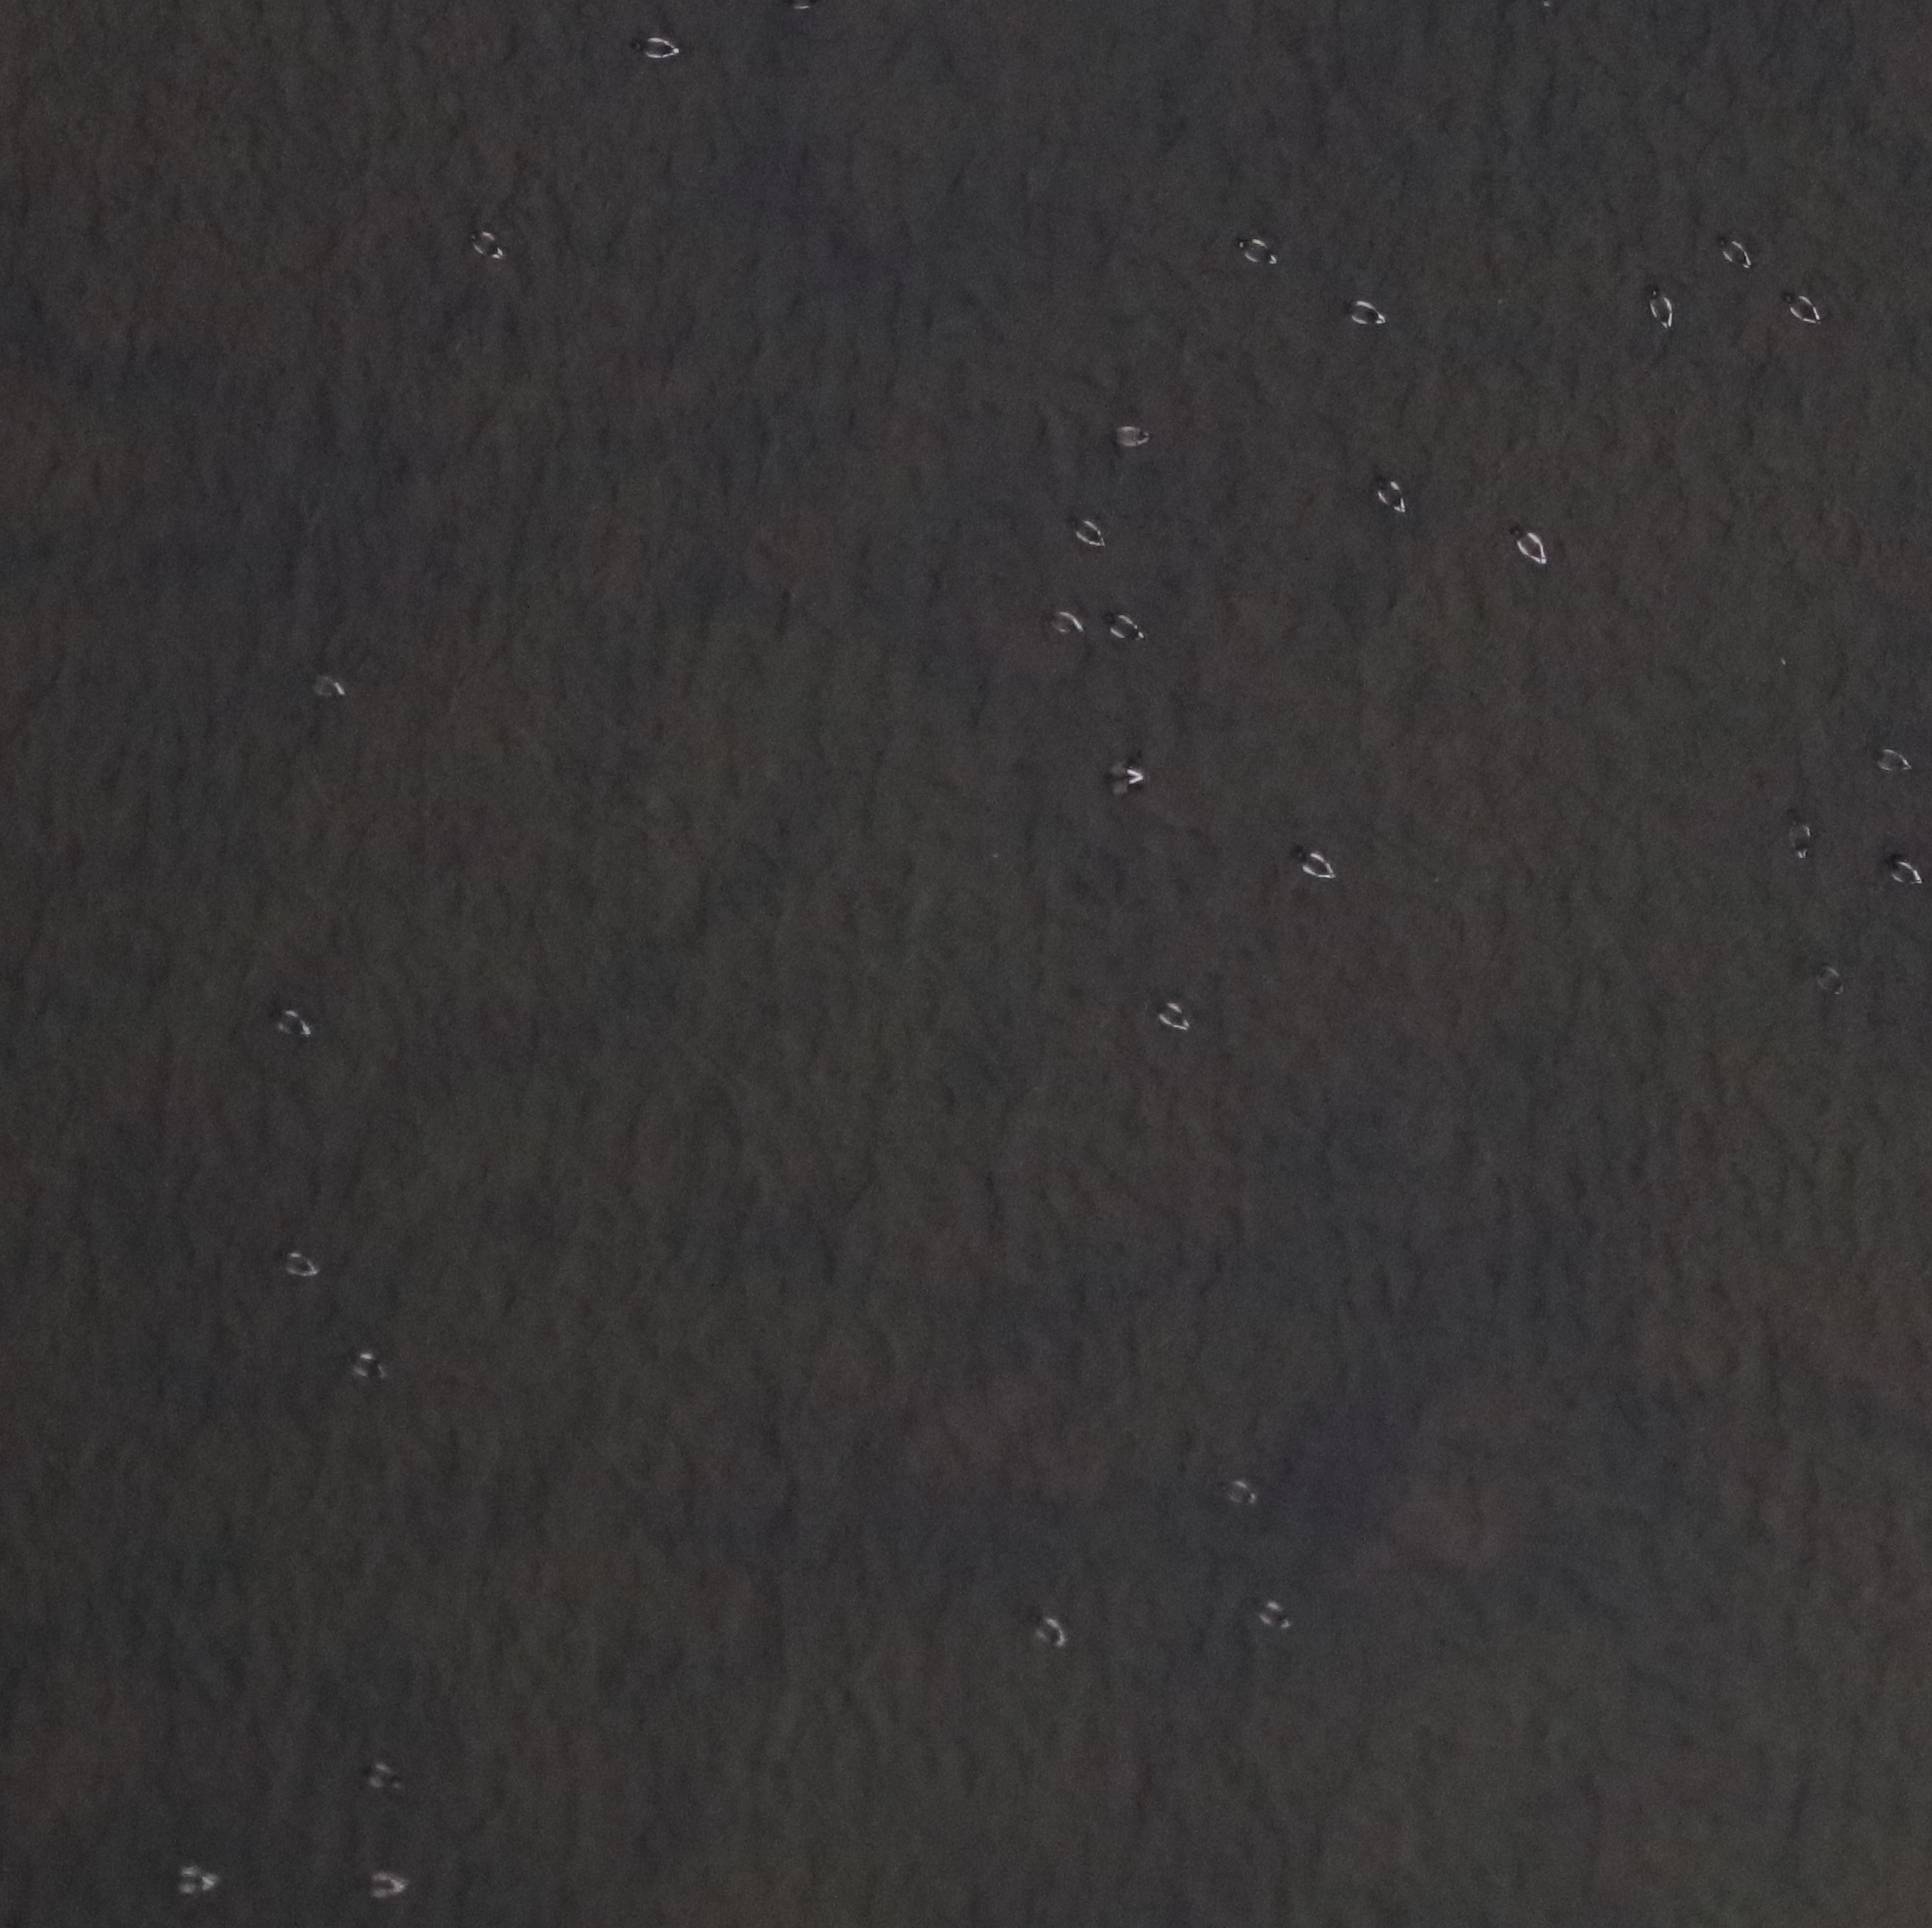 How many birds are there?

30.